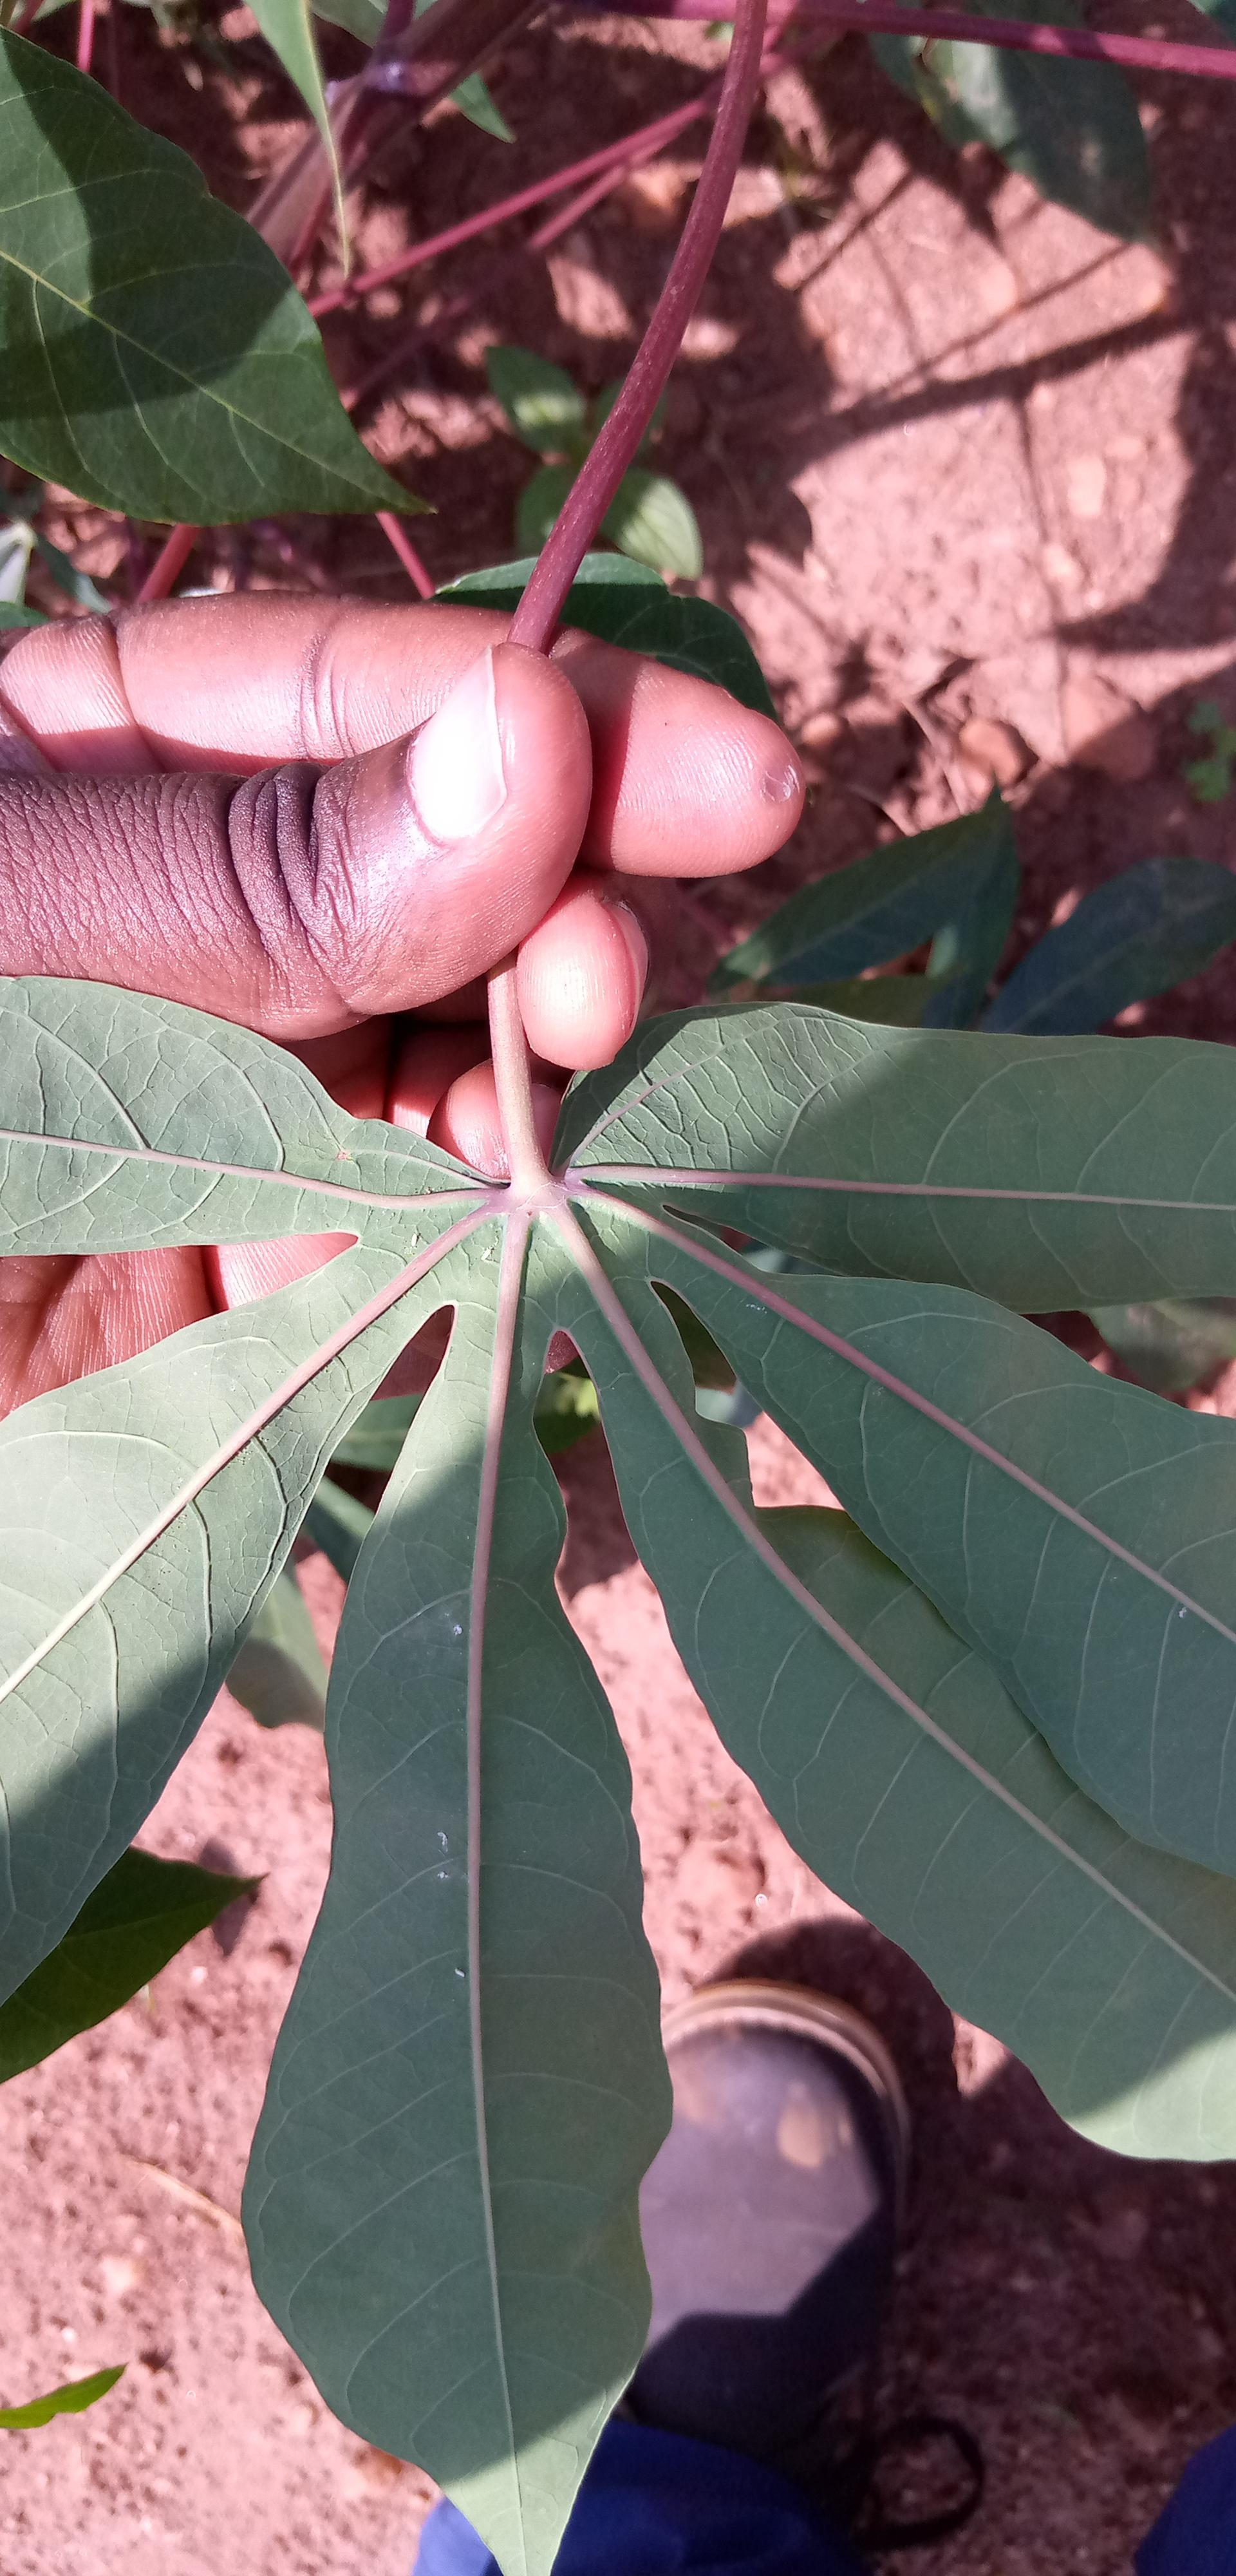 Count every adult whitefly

7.